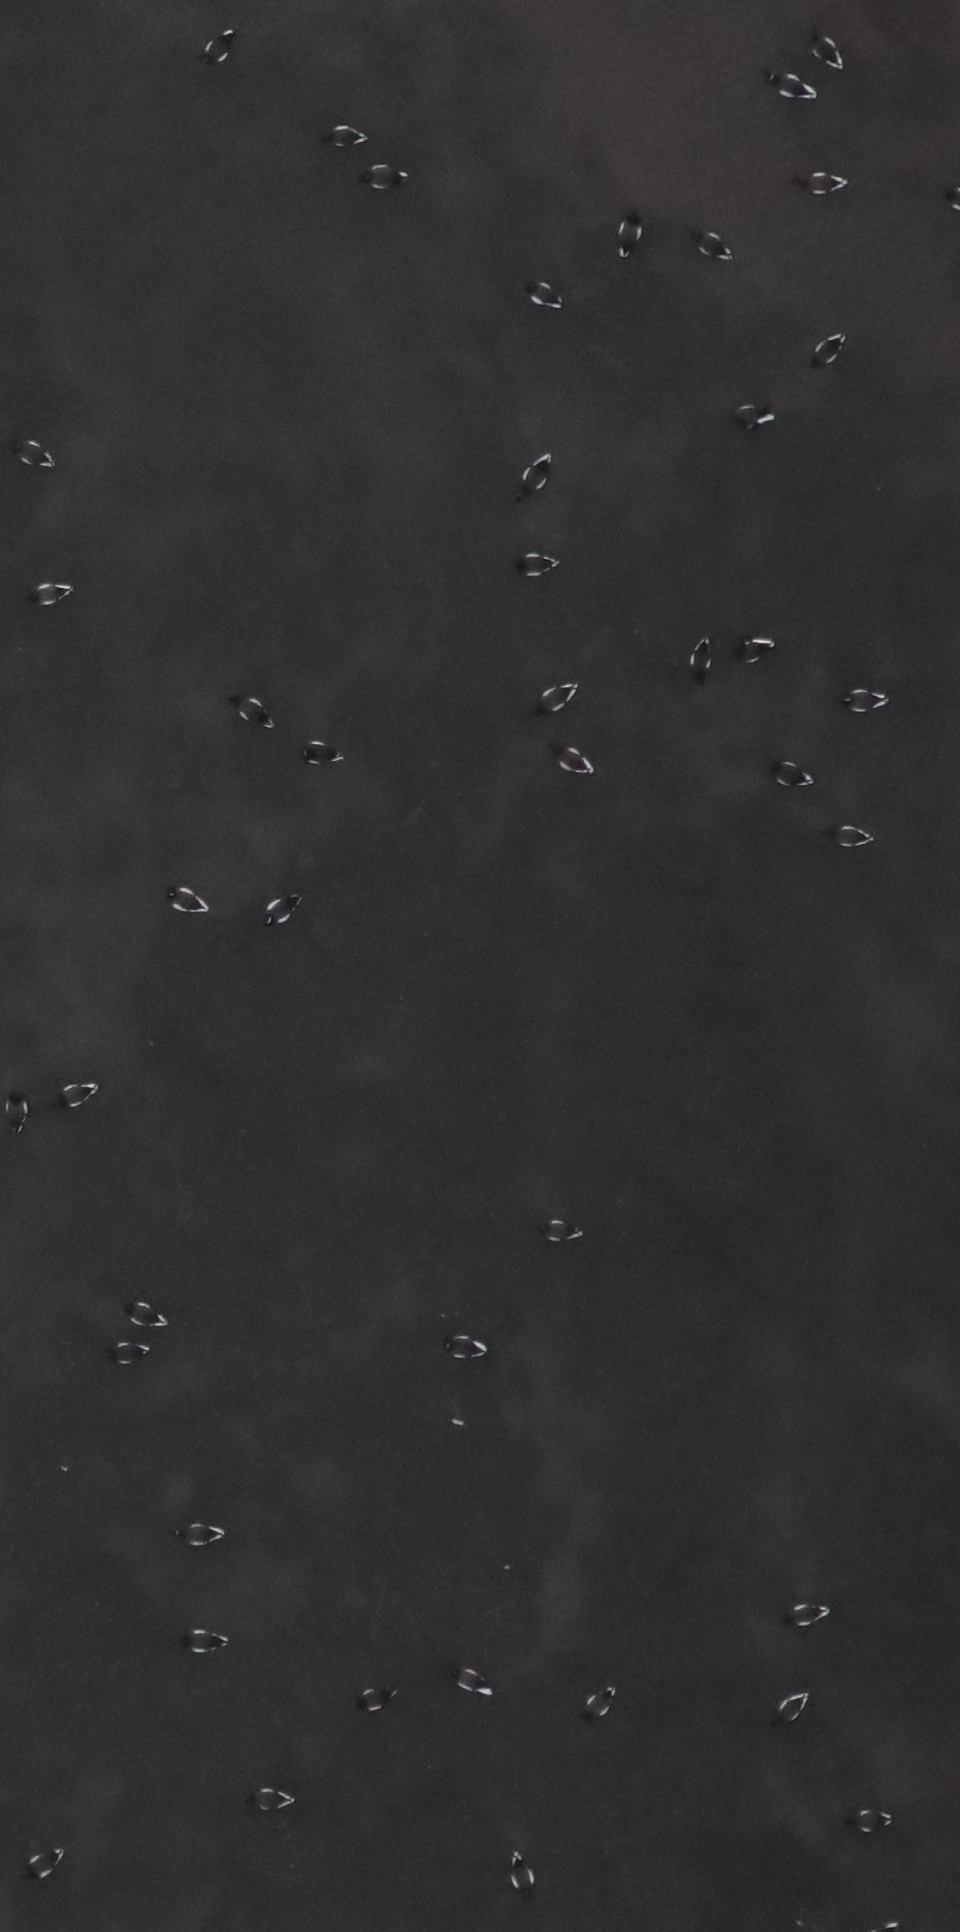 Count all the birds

43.